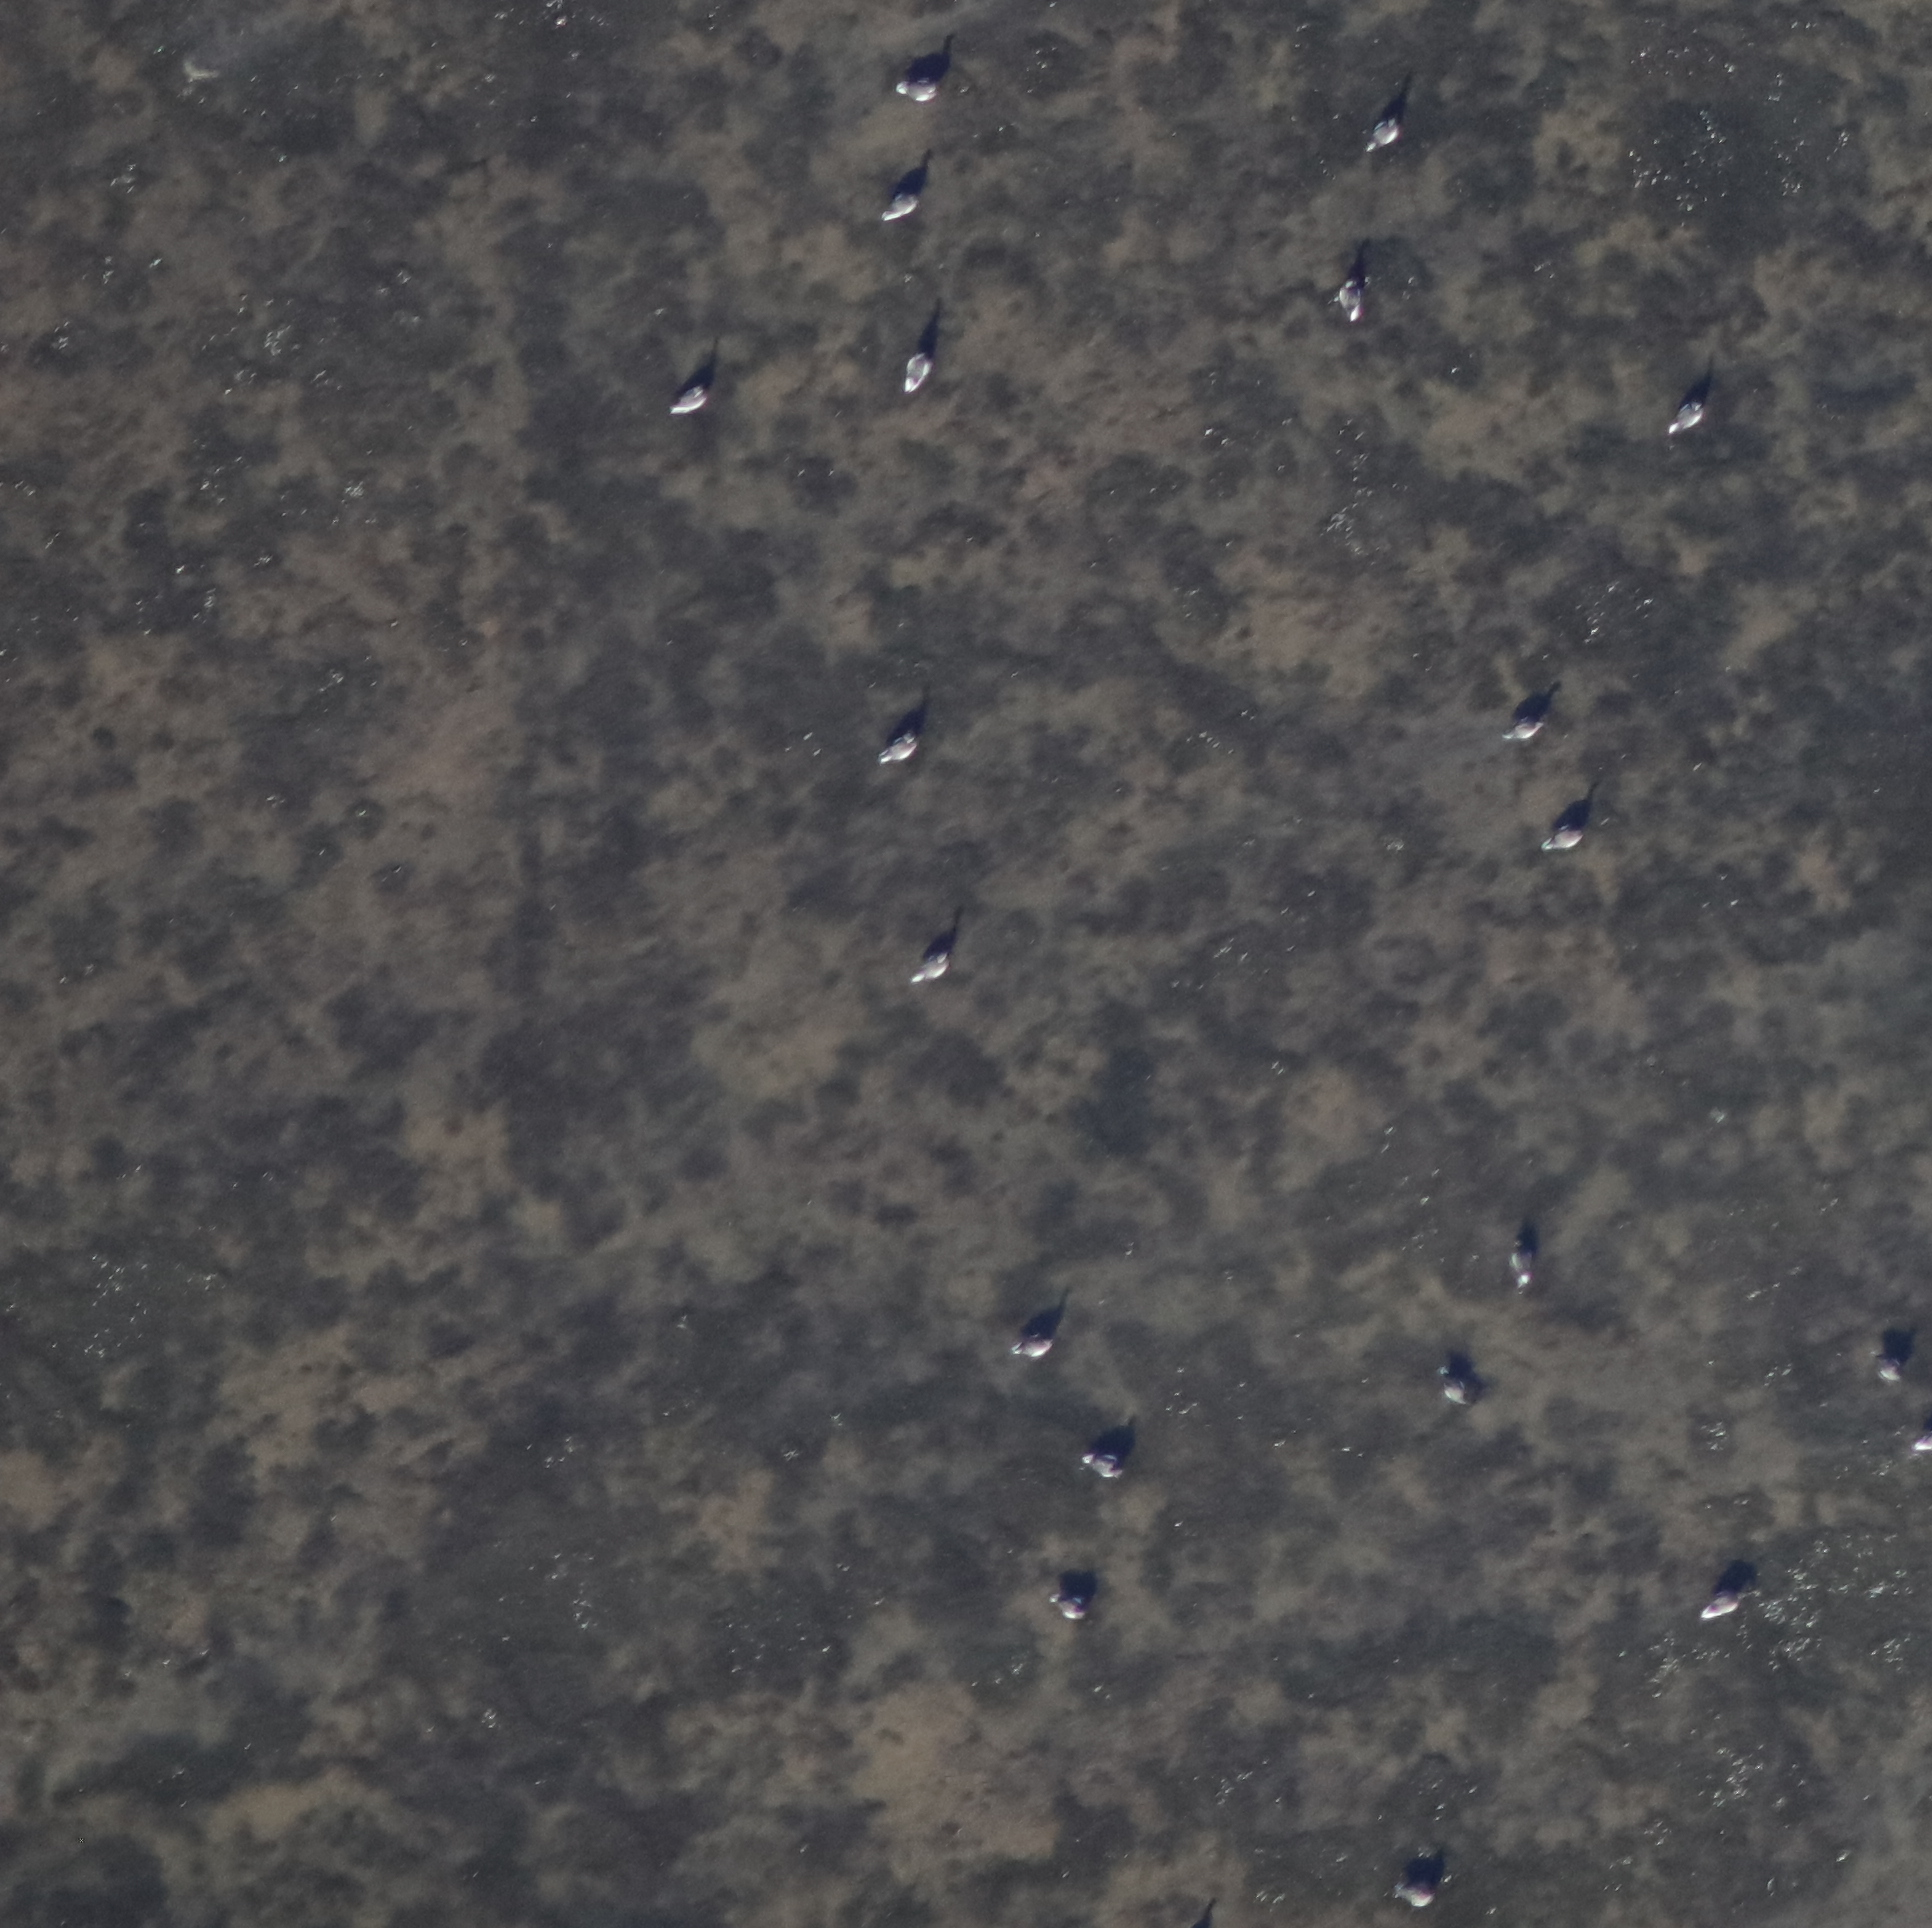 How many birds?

19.